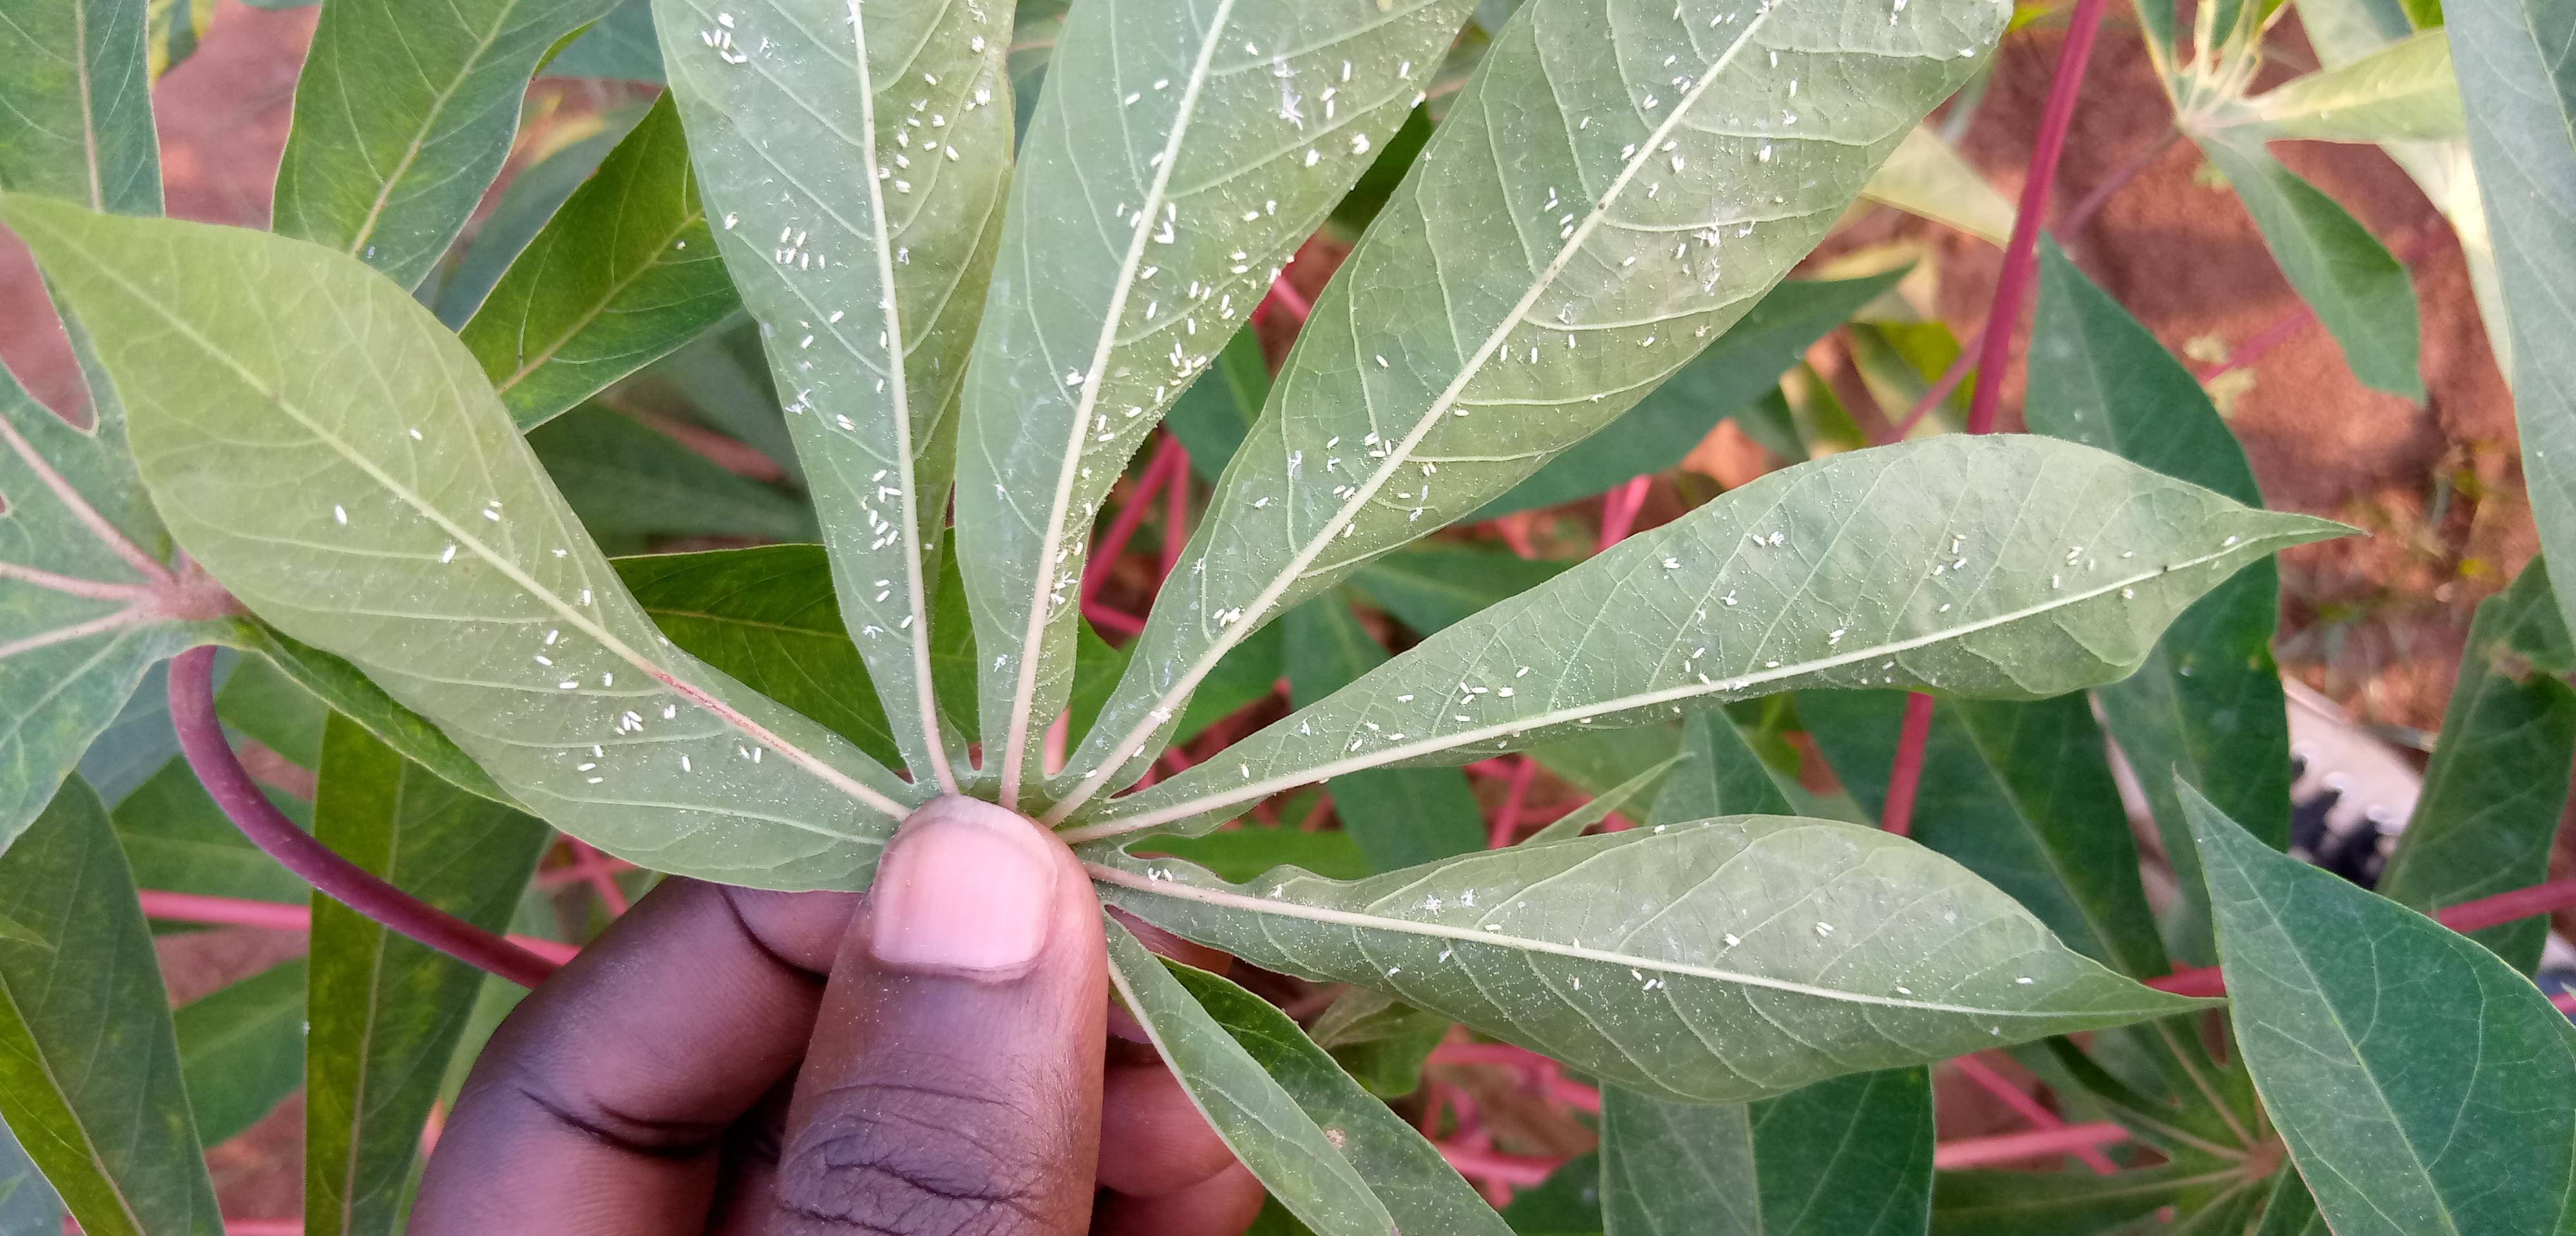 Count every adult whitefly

247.